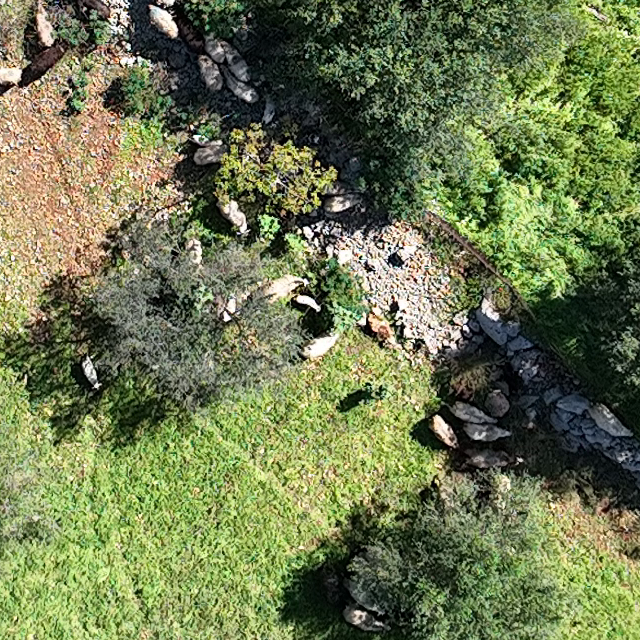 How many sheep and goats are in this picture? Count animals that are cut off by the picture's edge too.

30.